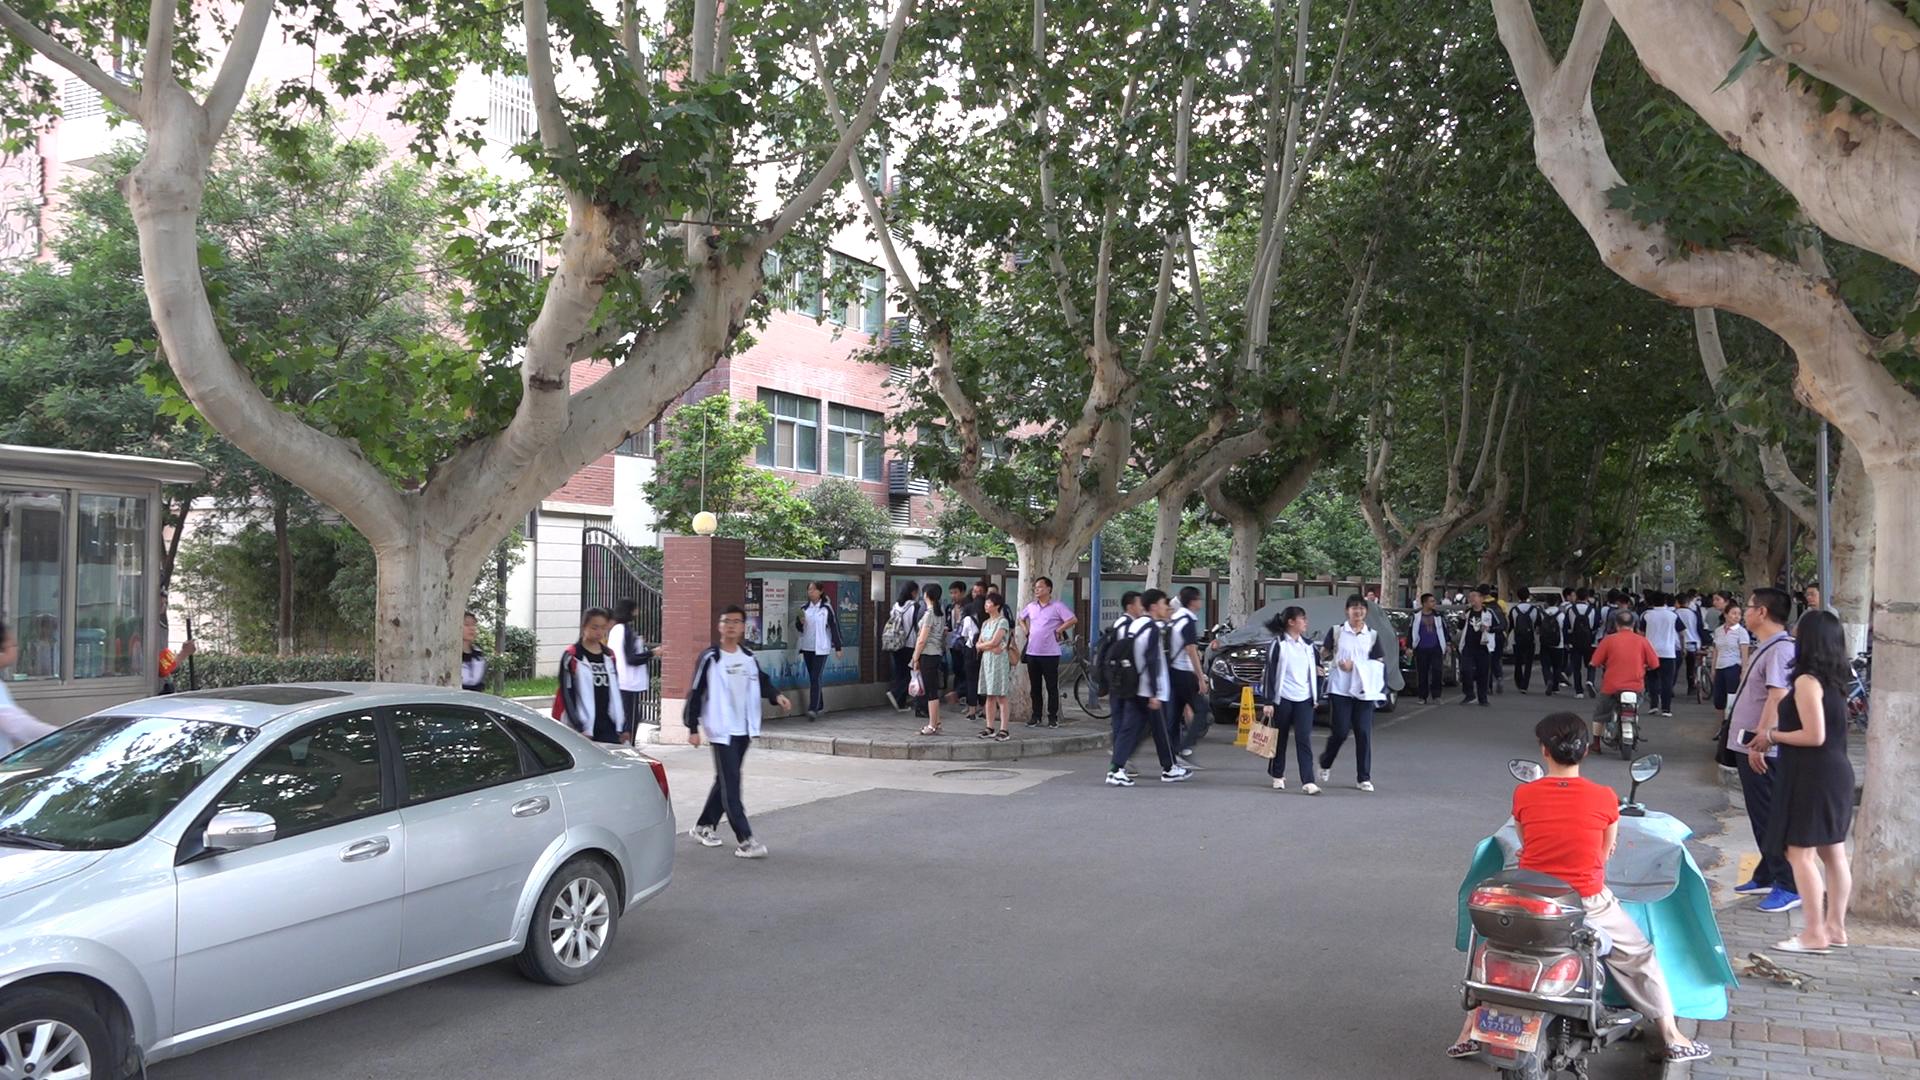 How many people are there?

49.